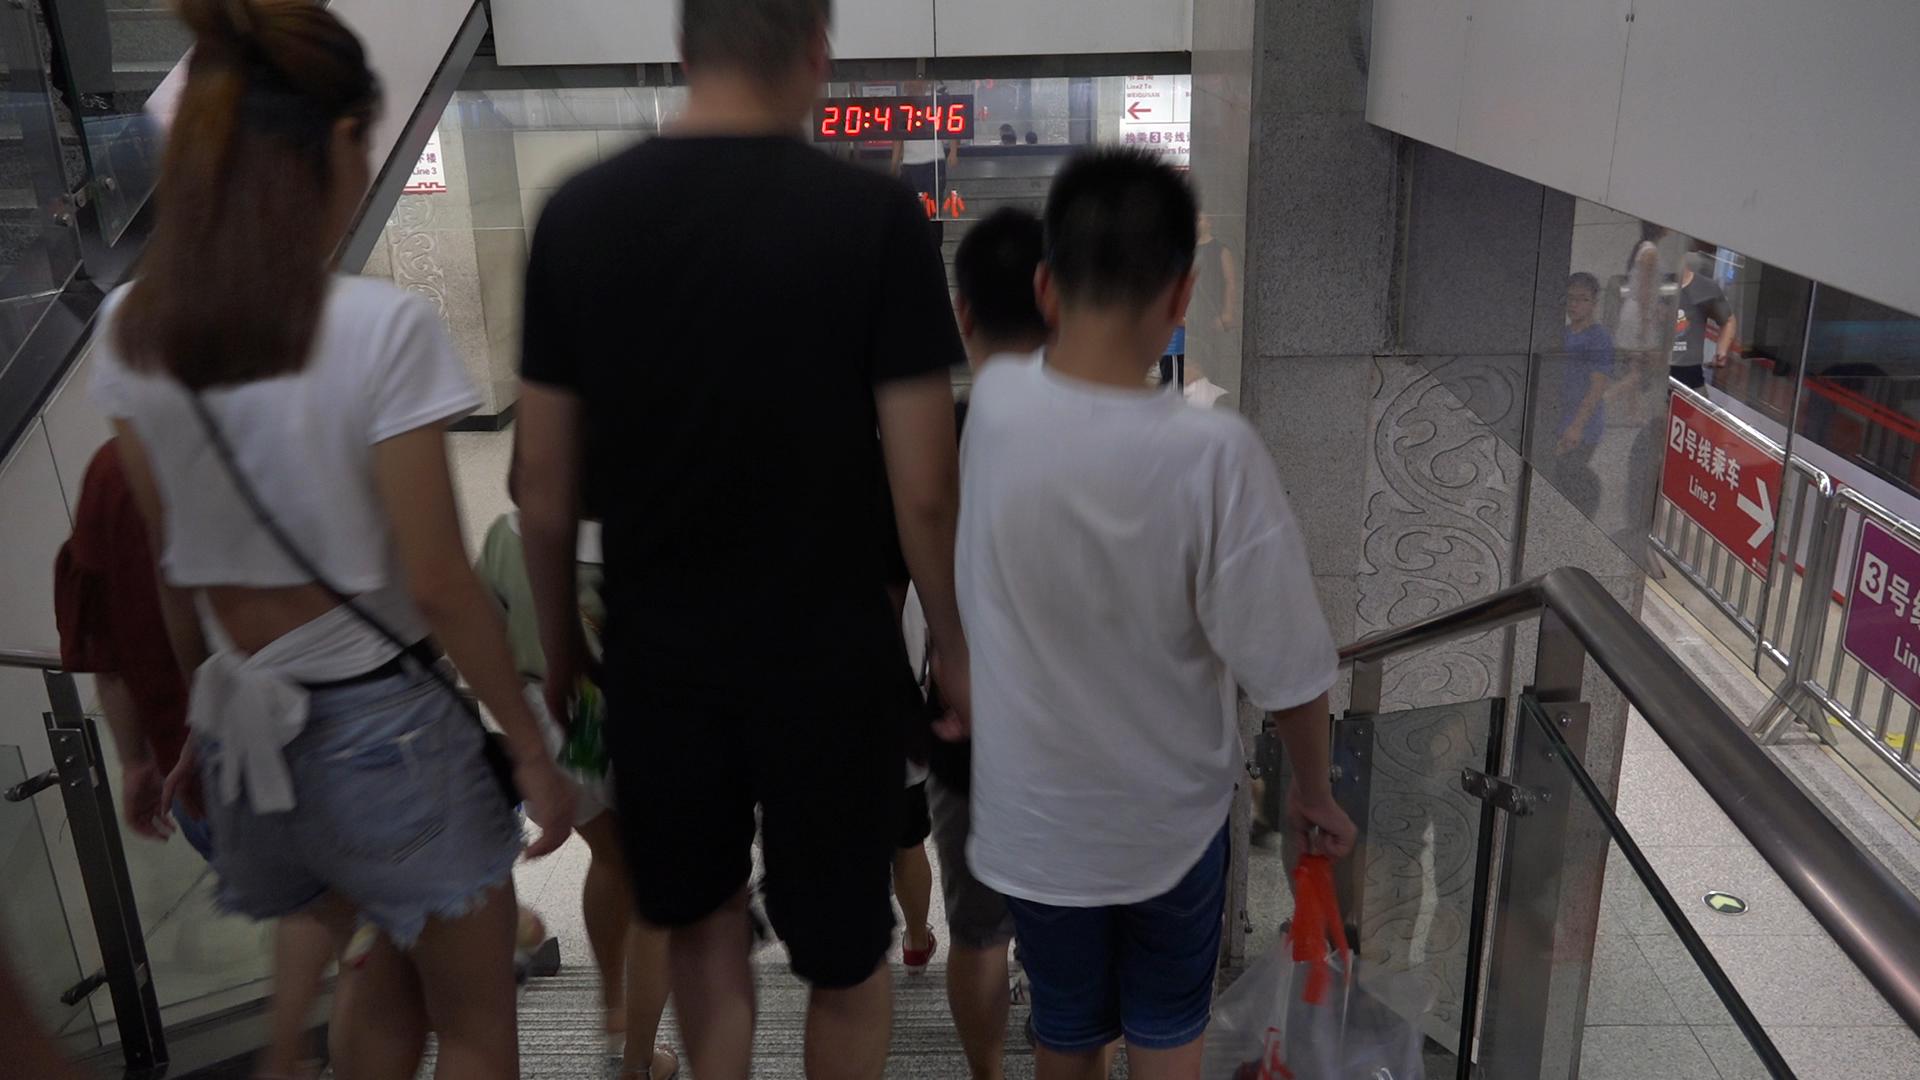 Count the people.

7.